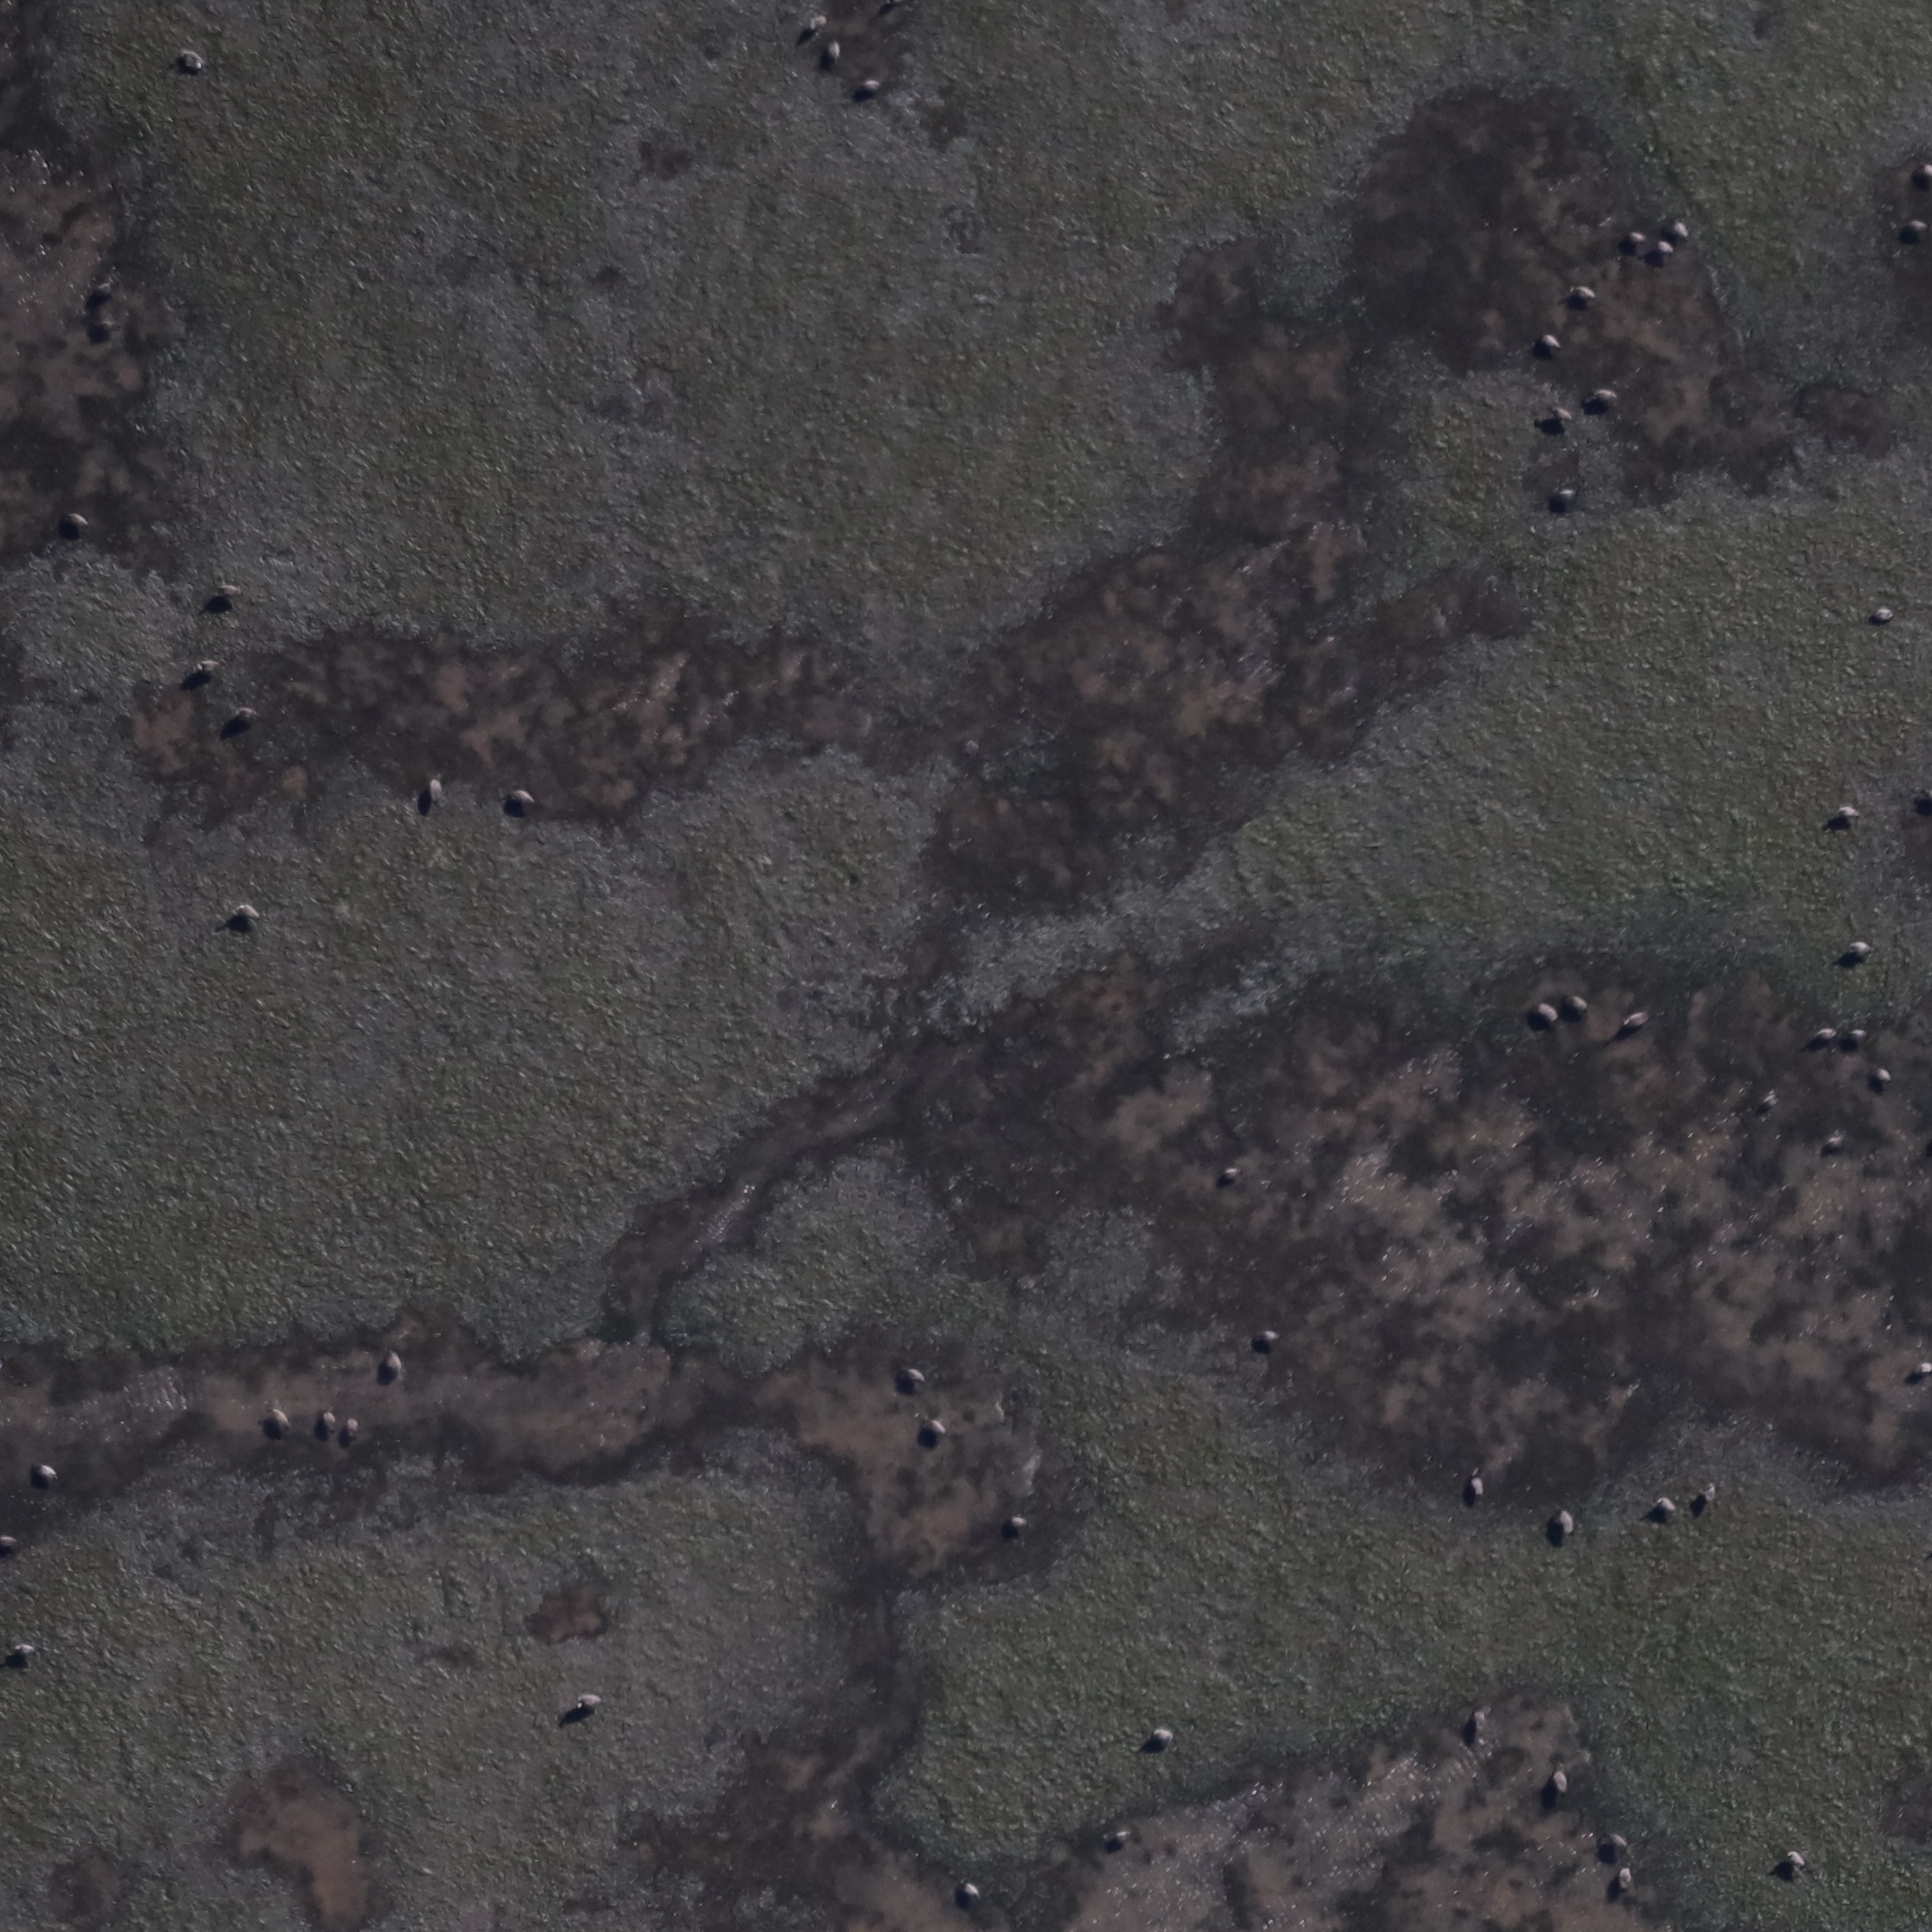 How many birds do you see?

60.